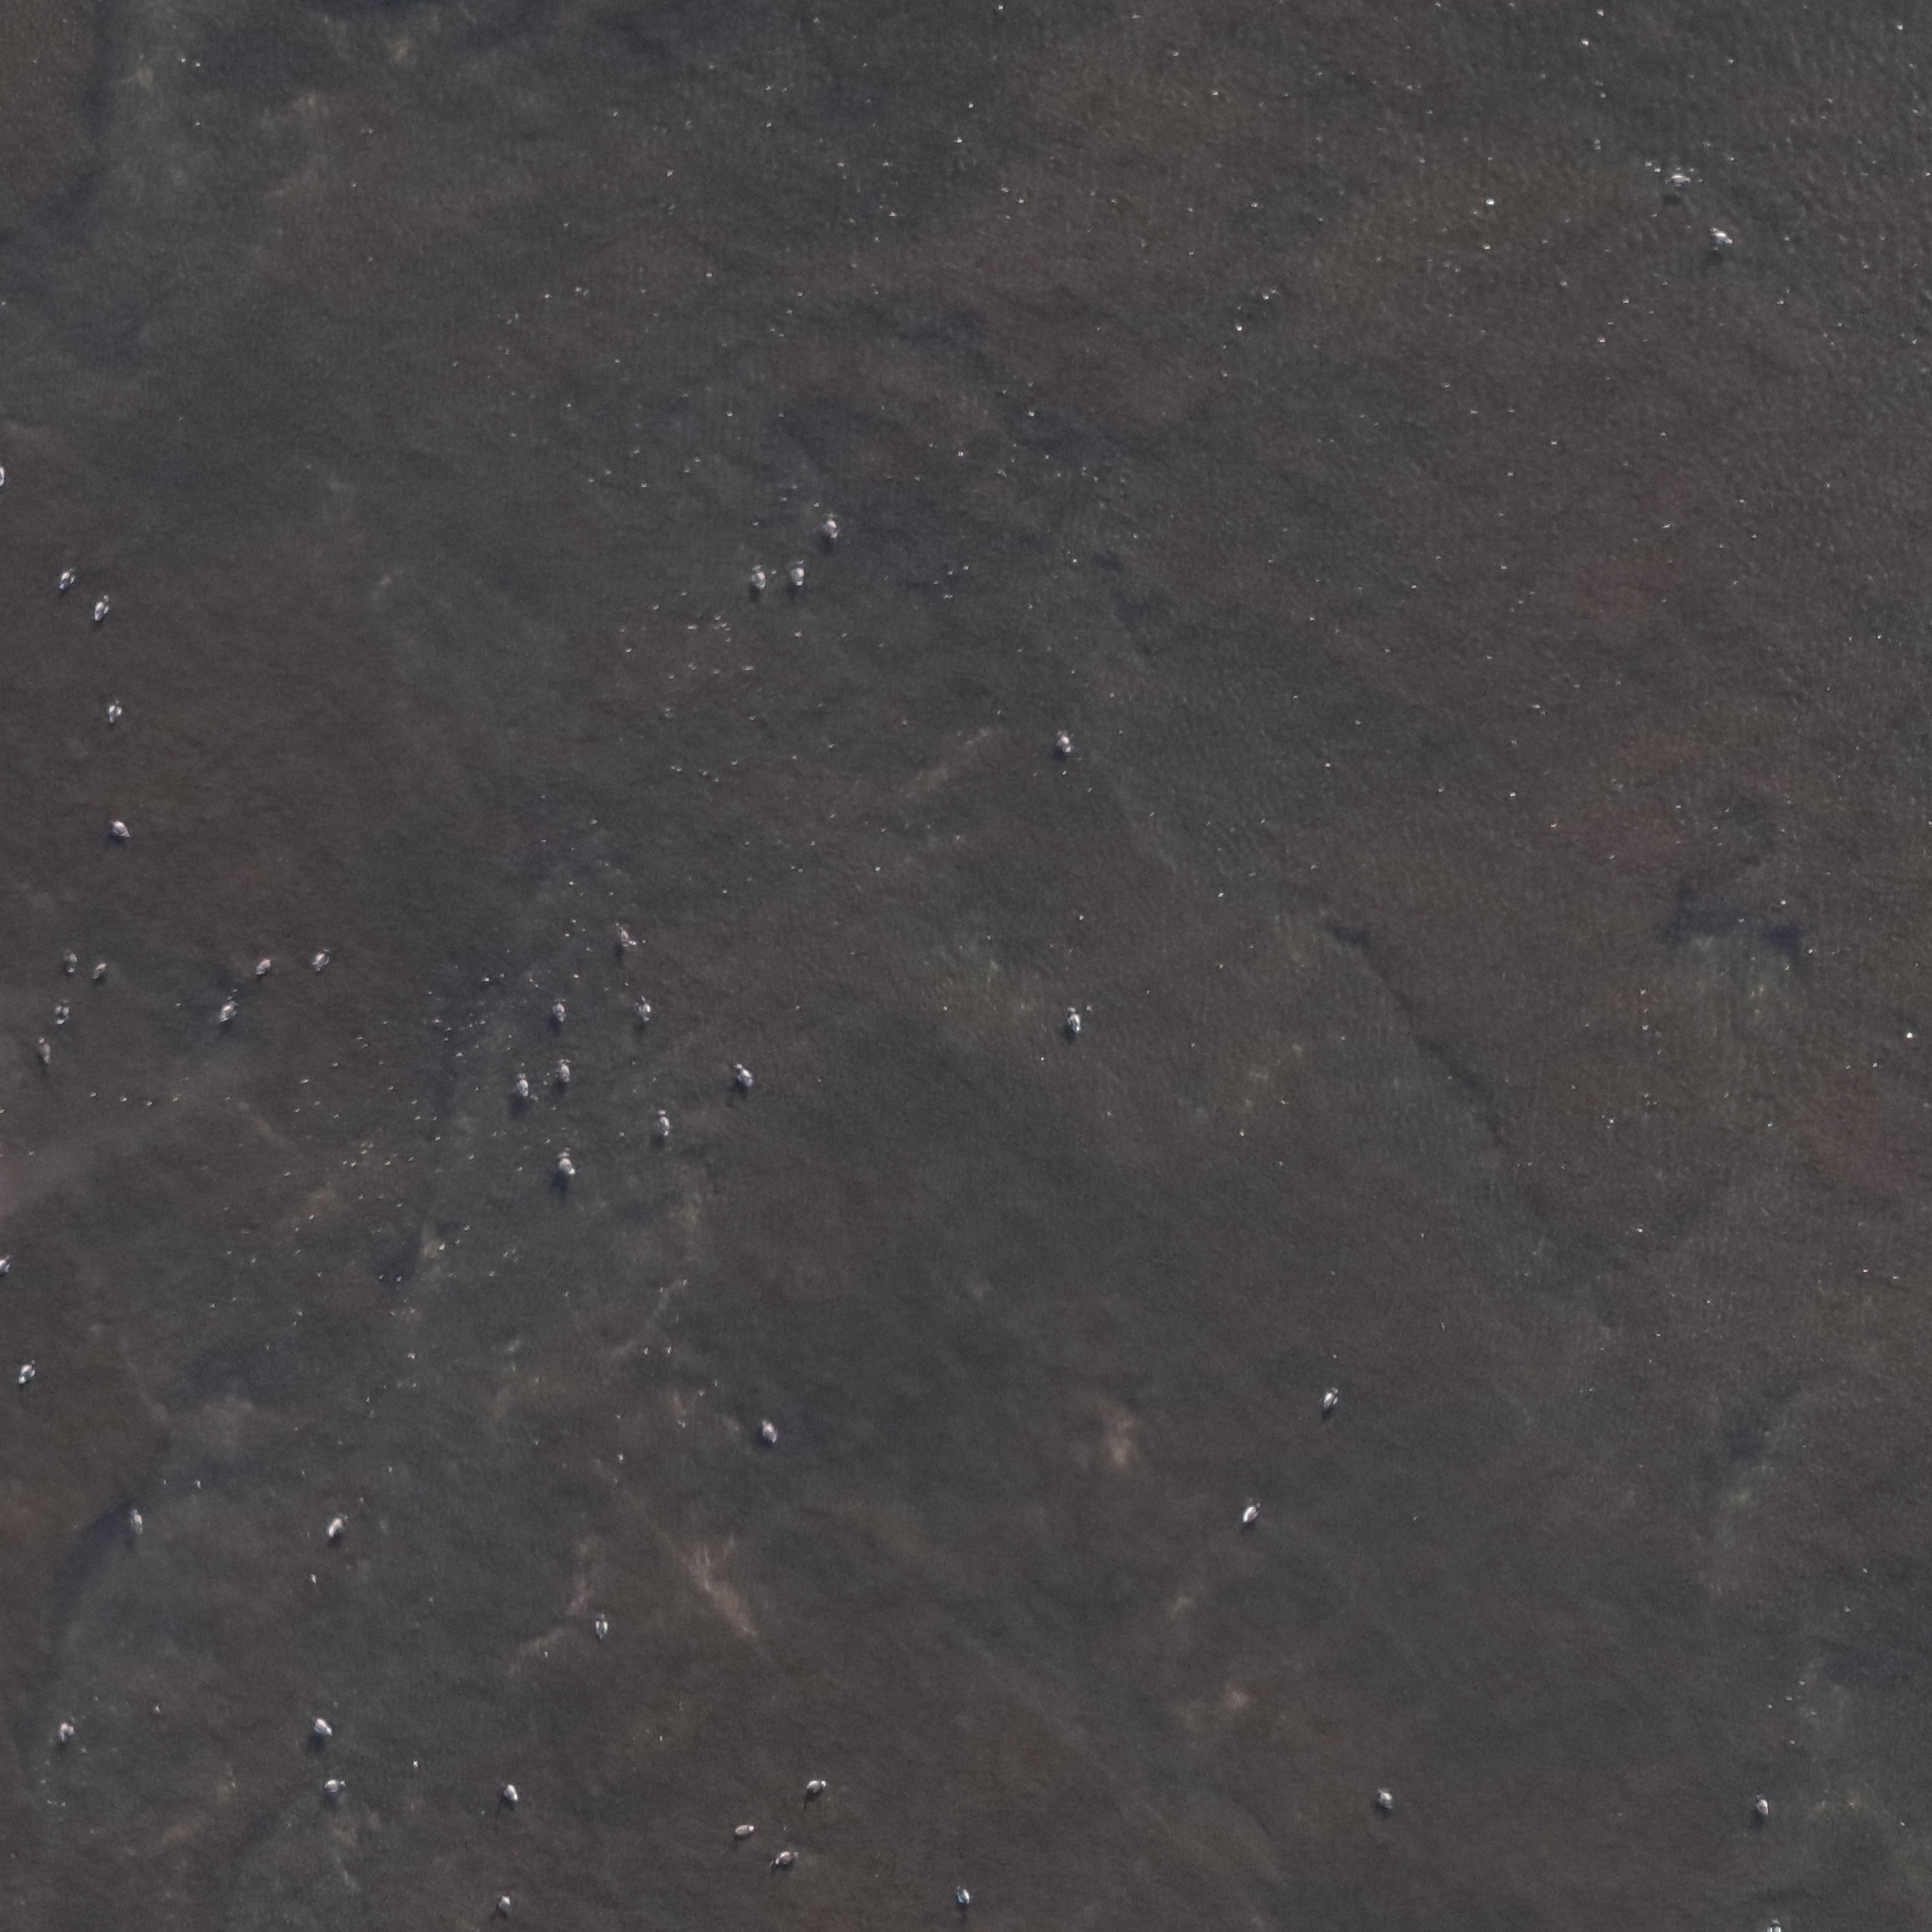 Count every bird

45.